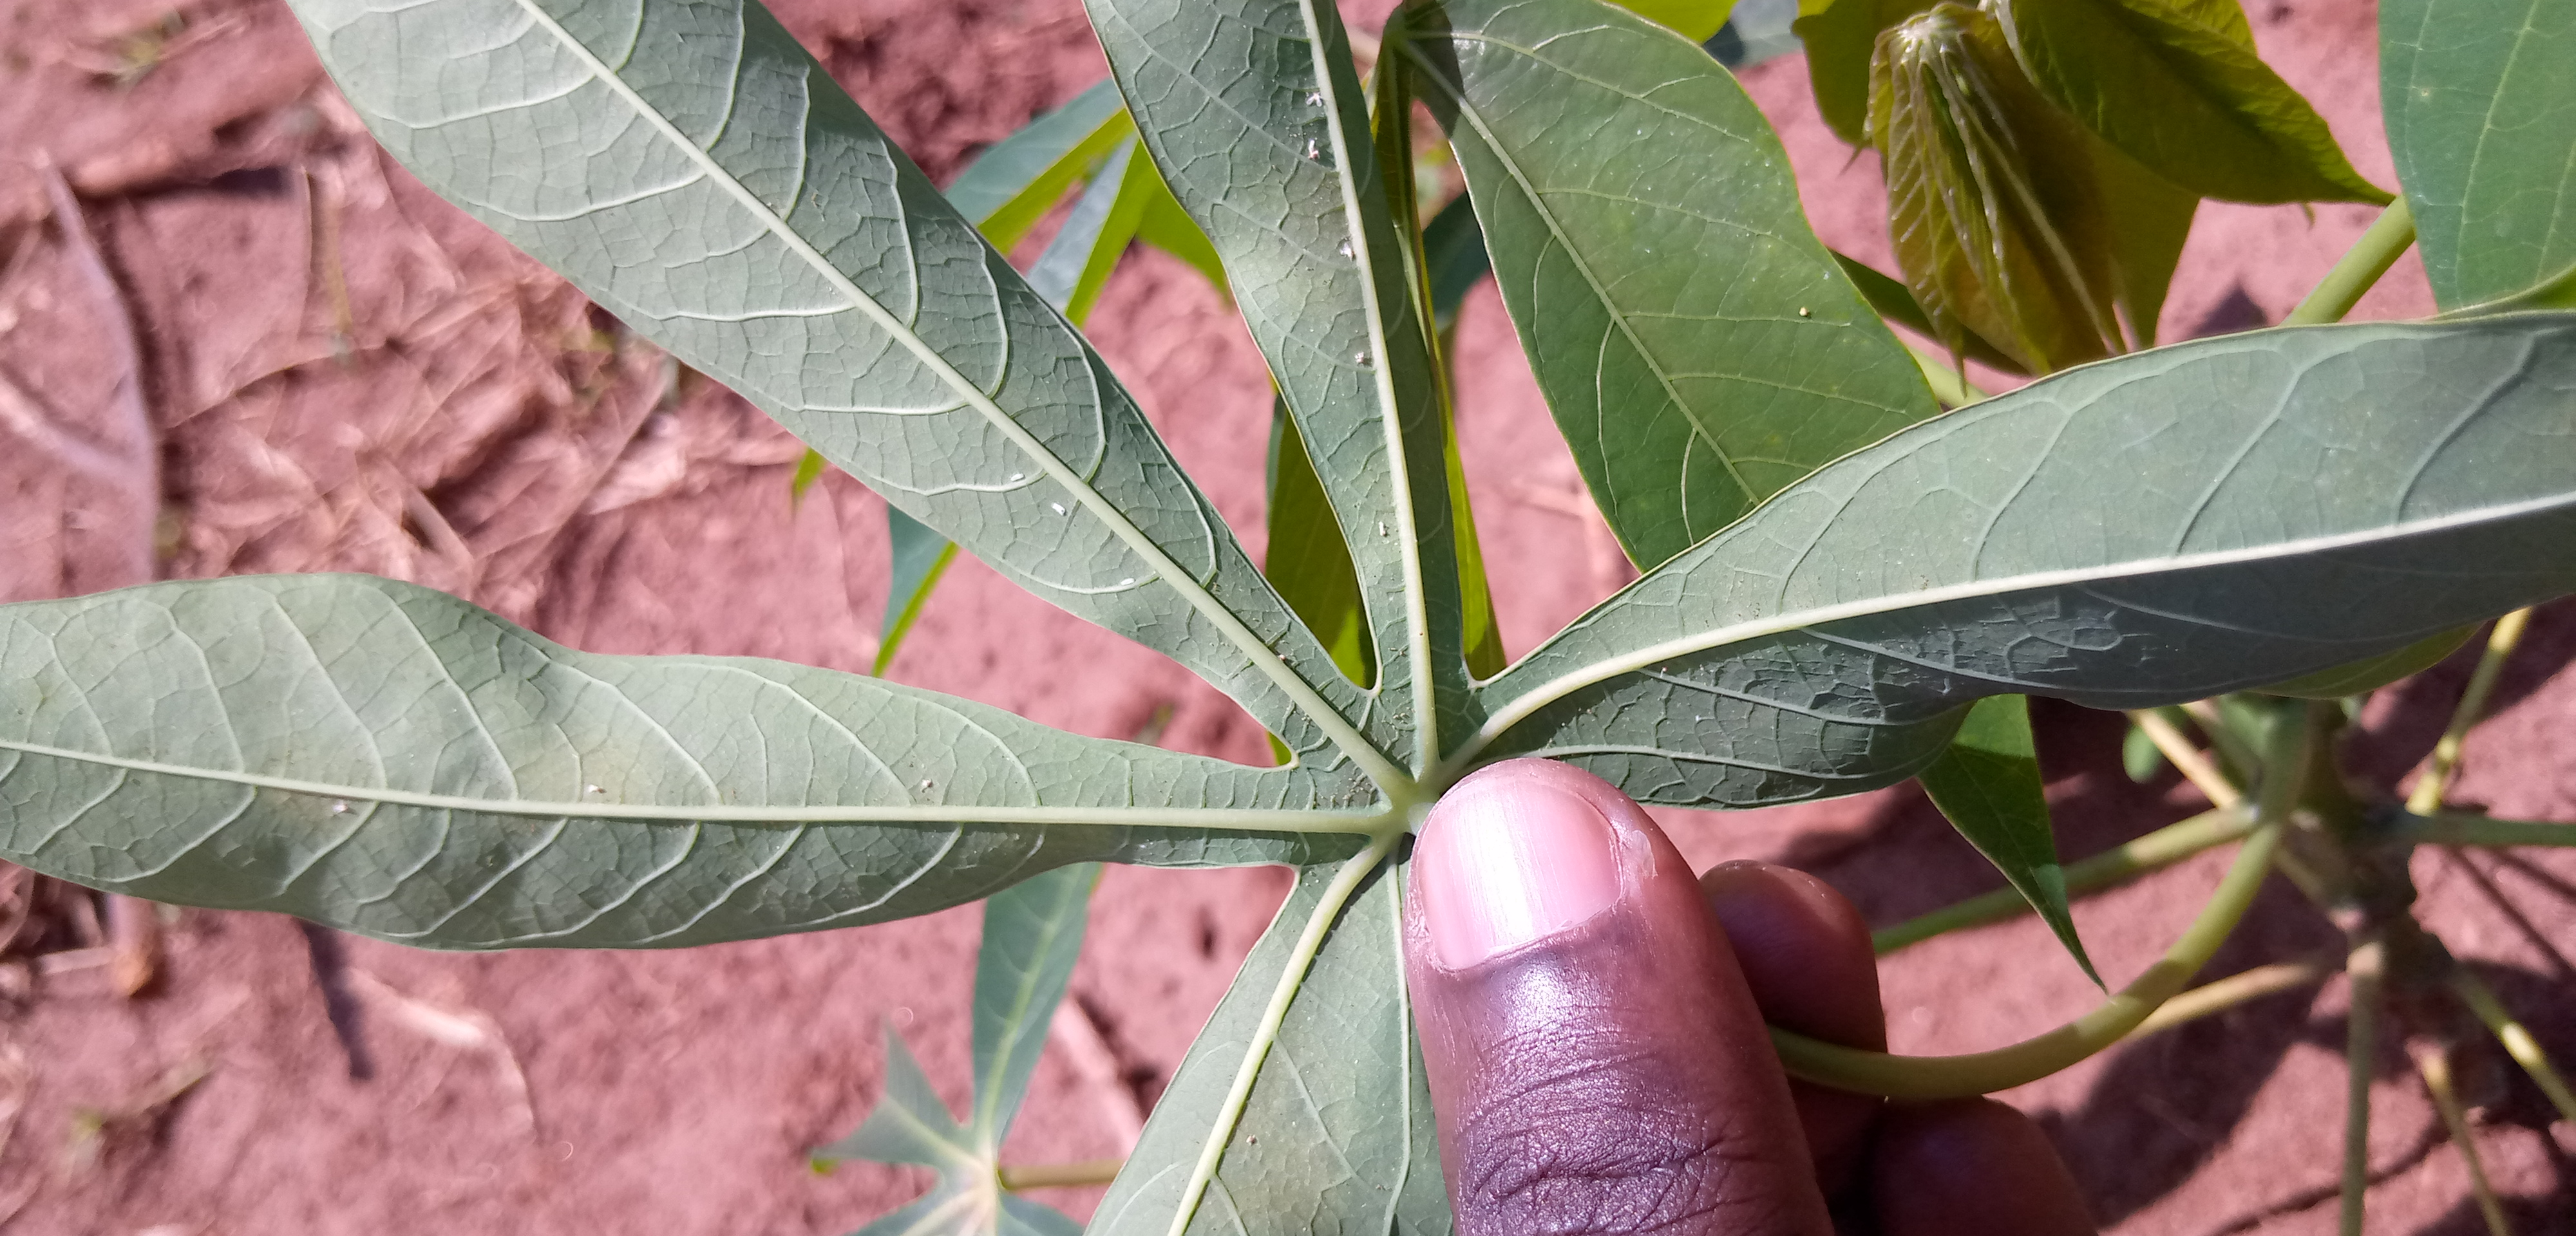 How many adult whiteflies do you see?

11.